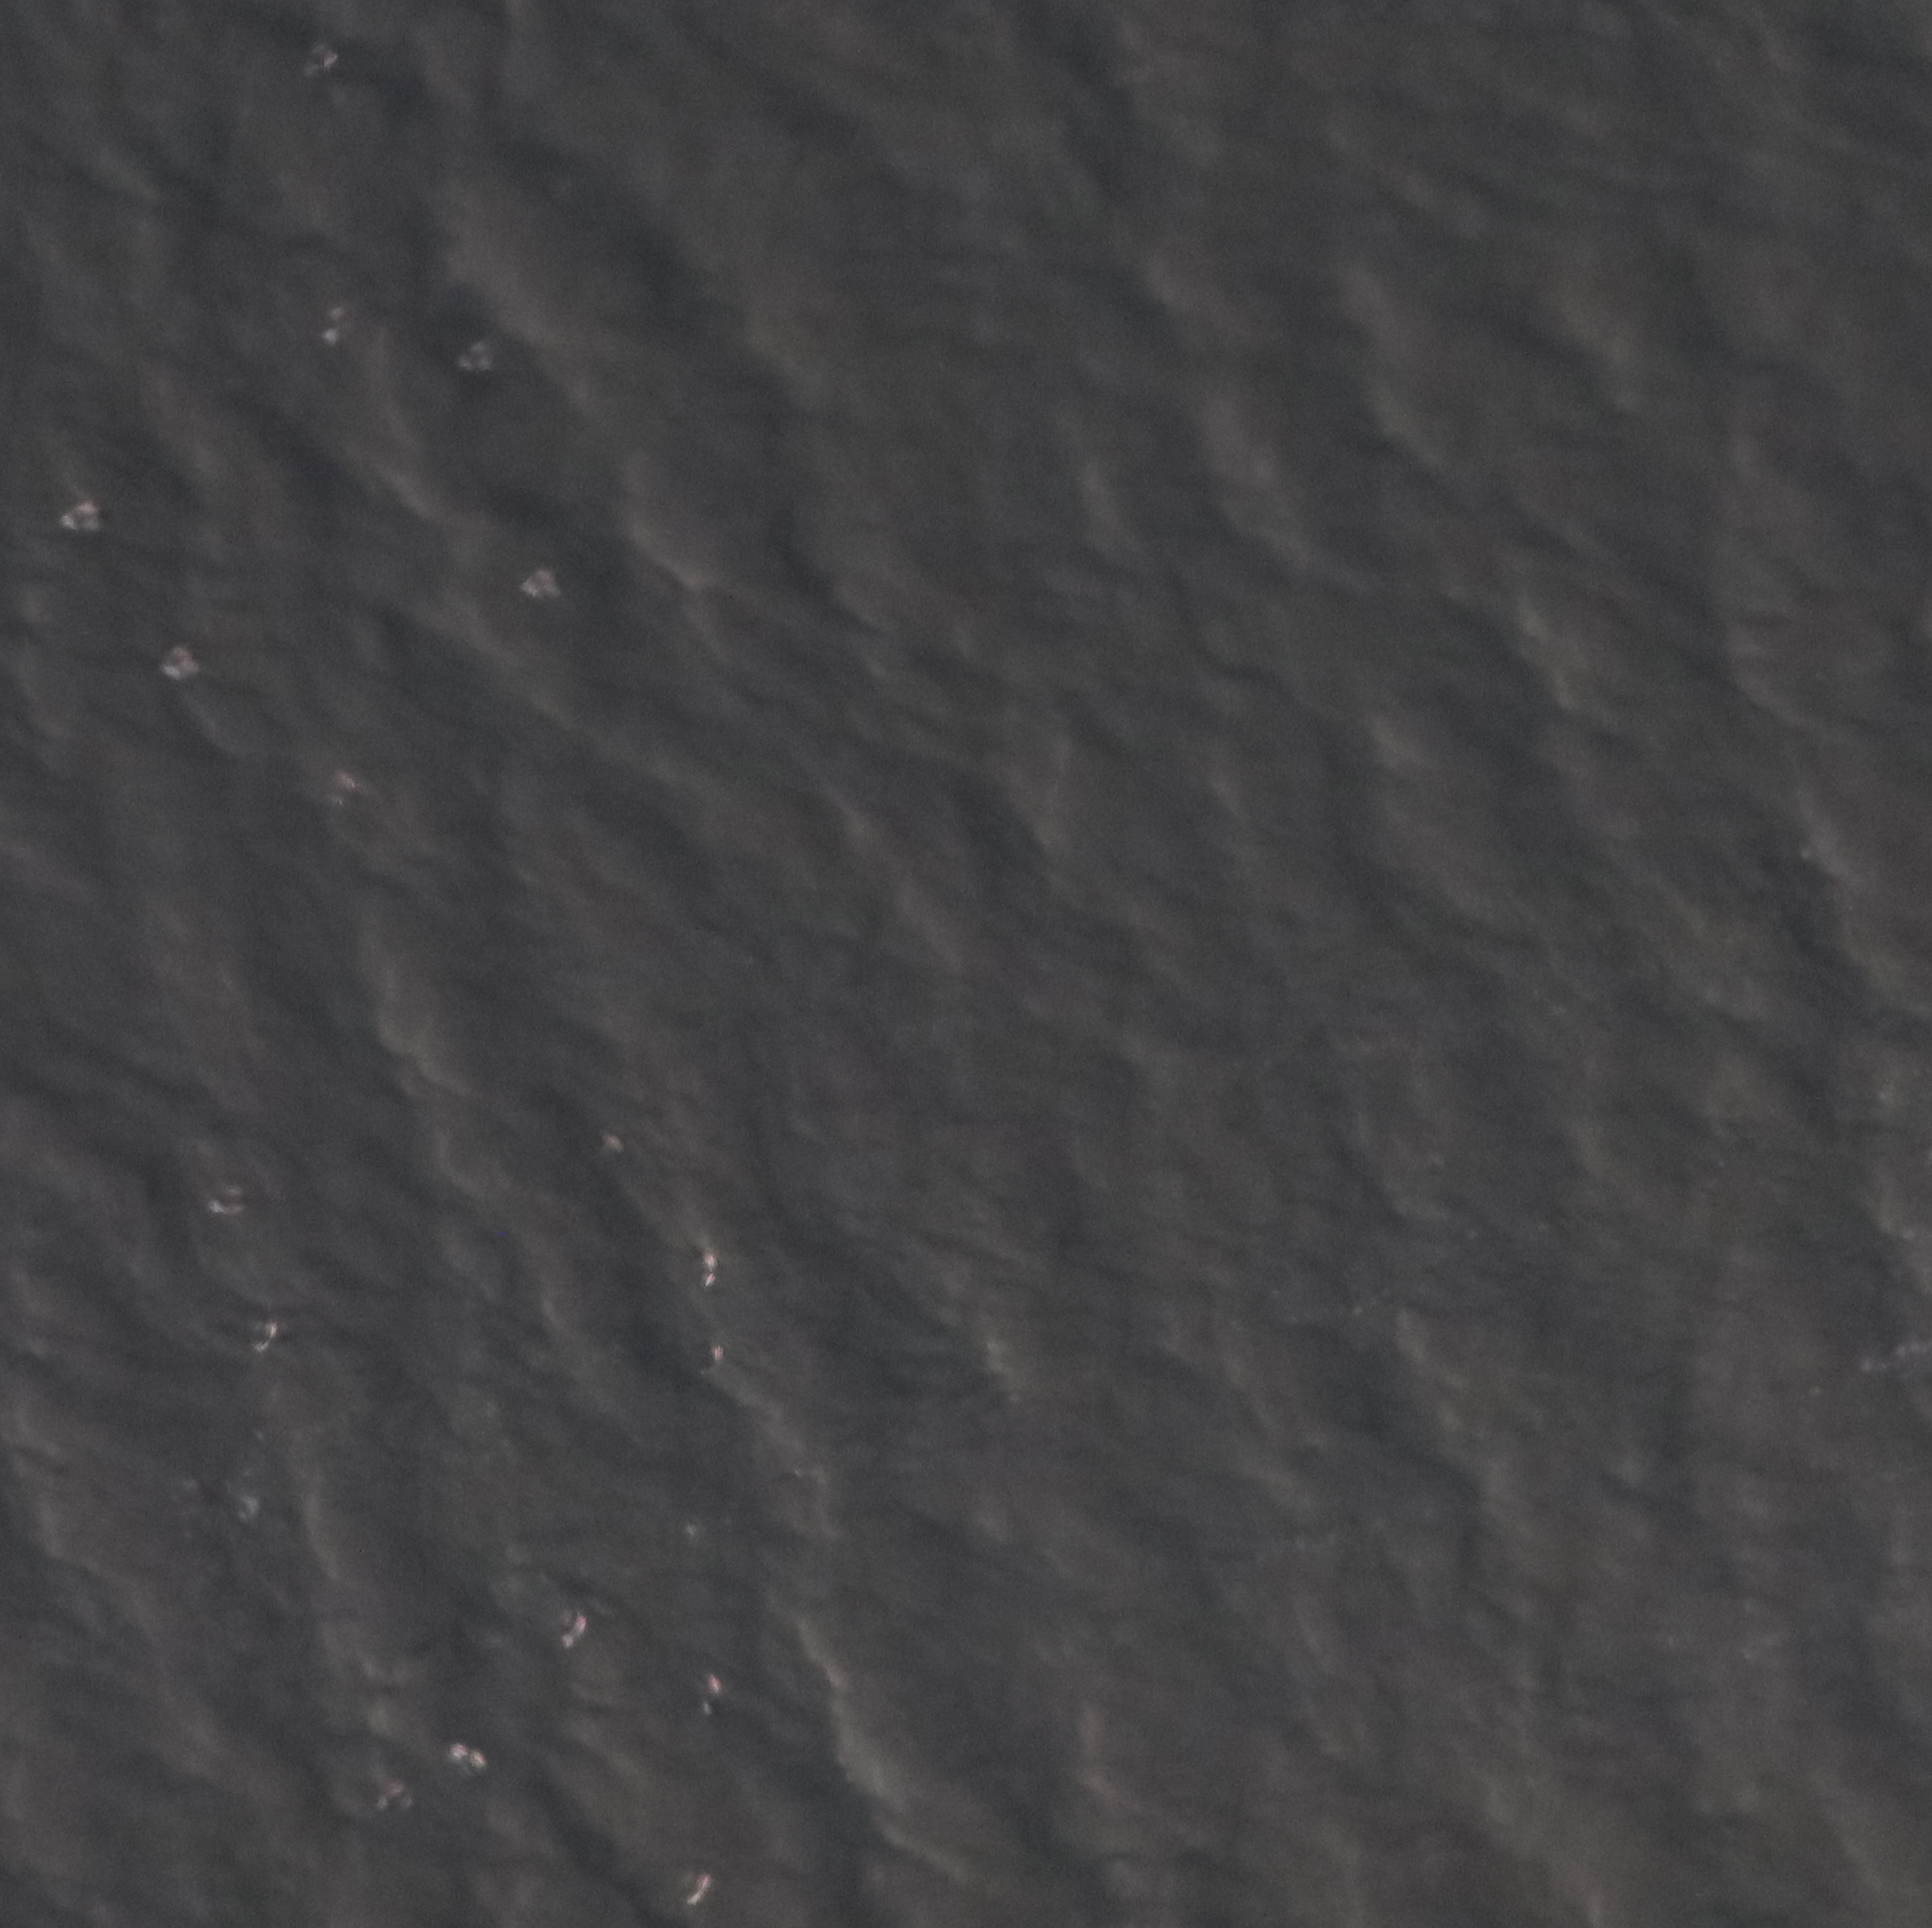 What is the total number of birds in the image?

16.